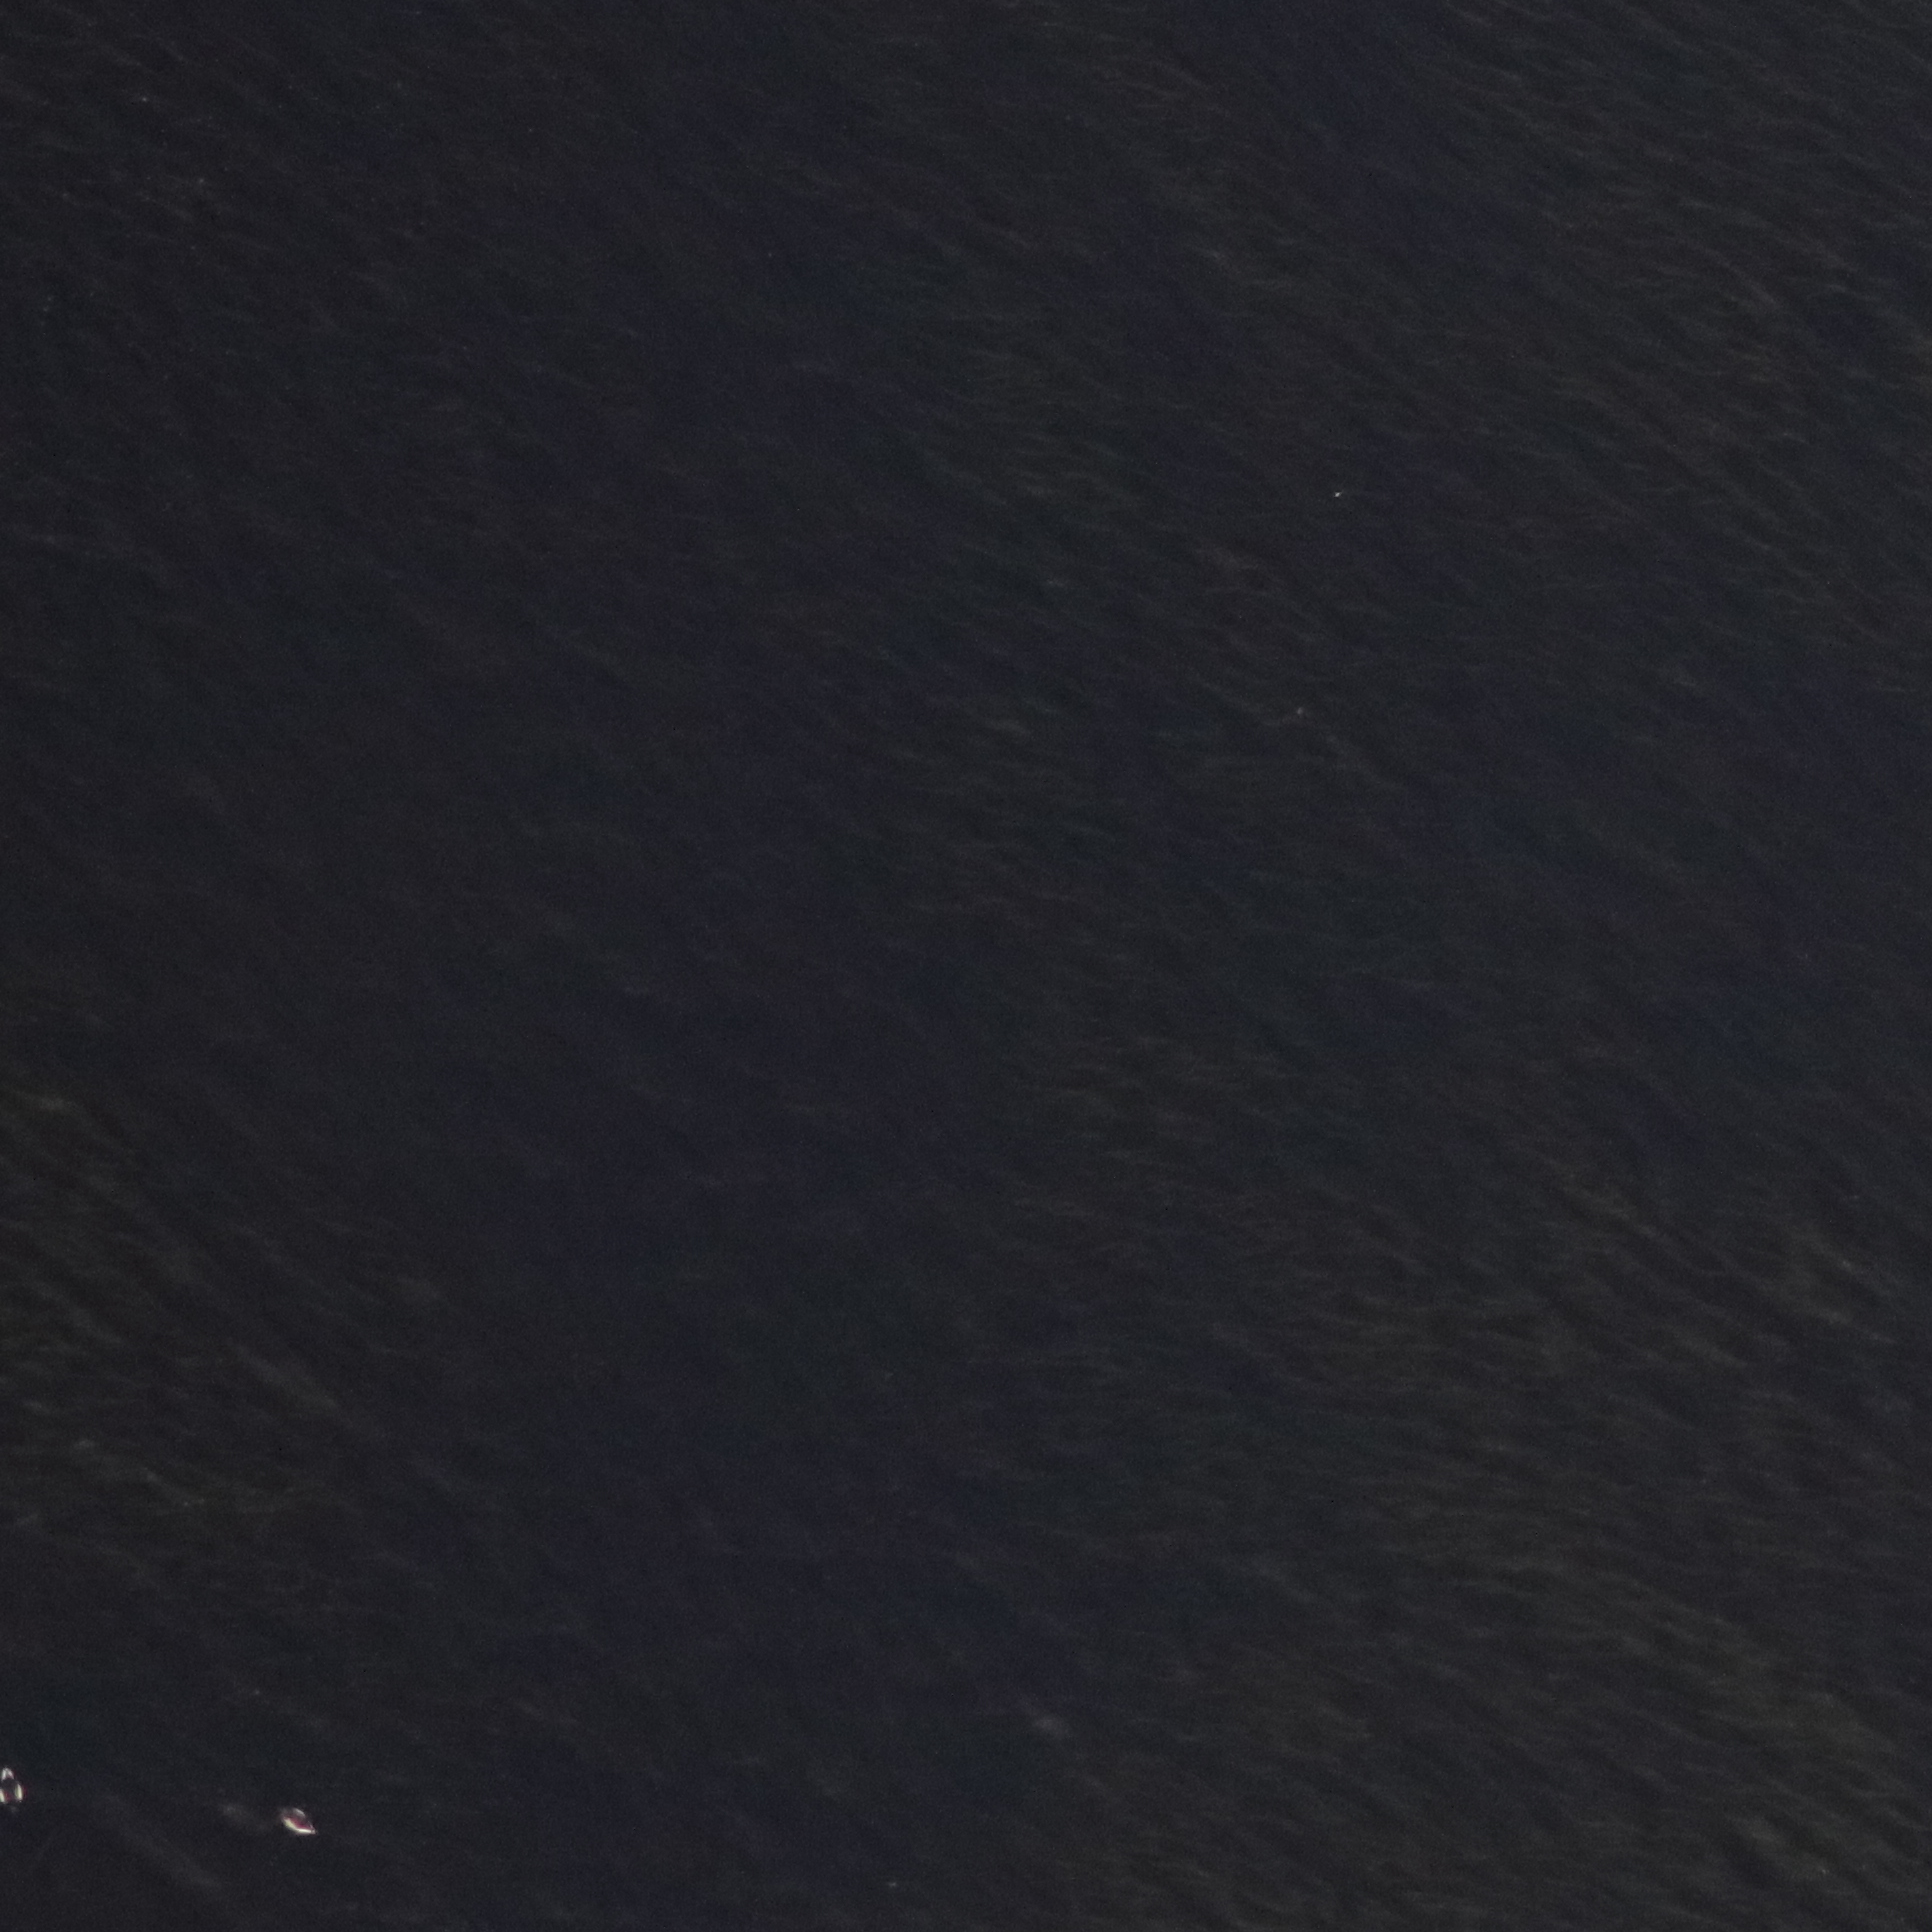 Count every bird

2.